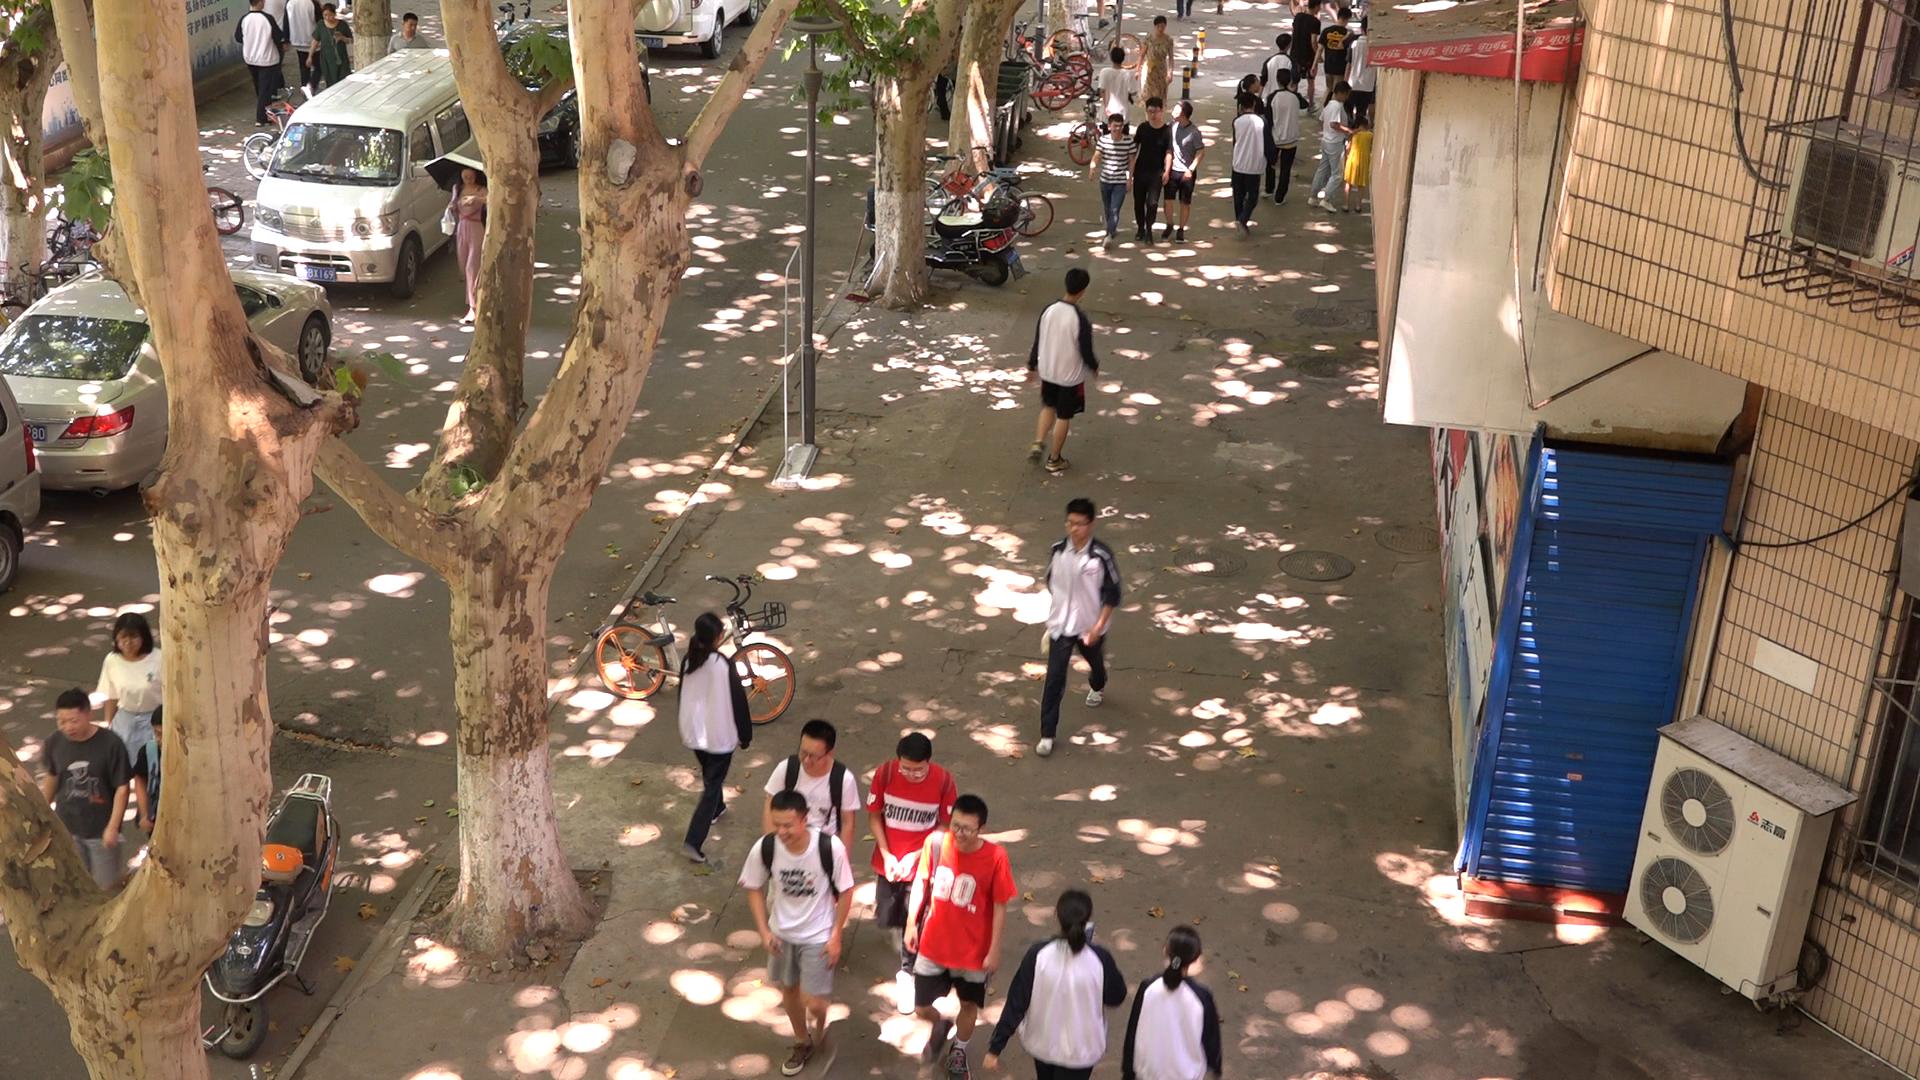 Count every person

30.